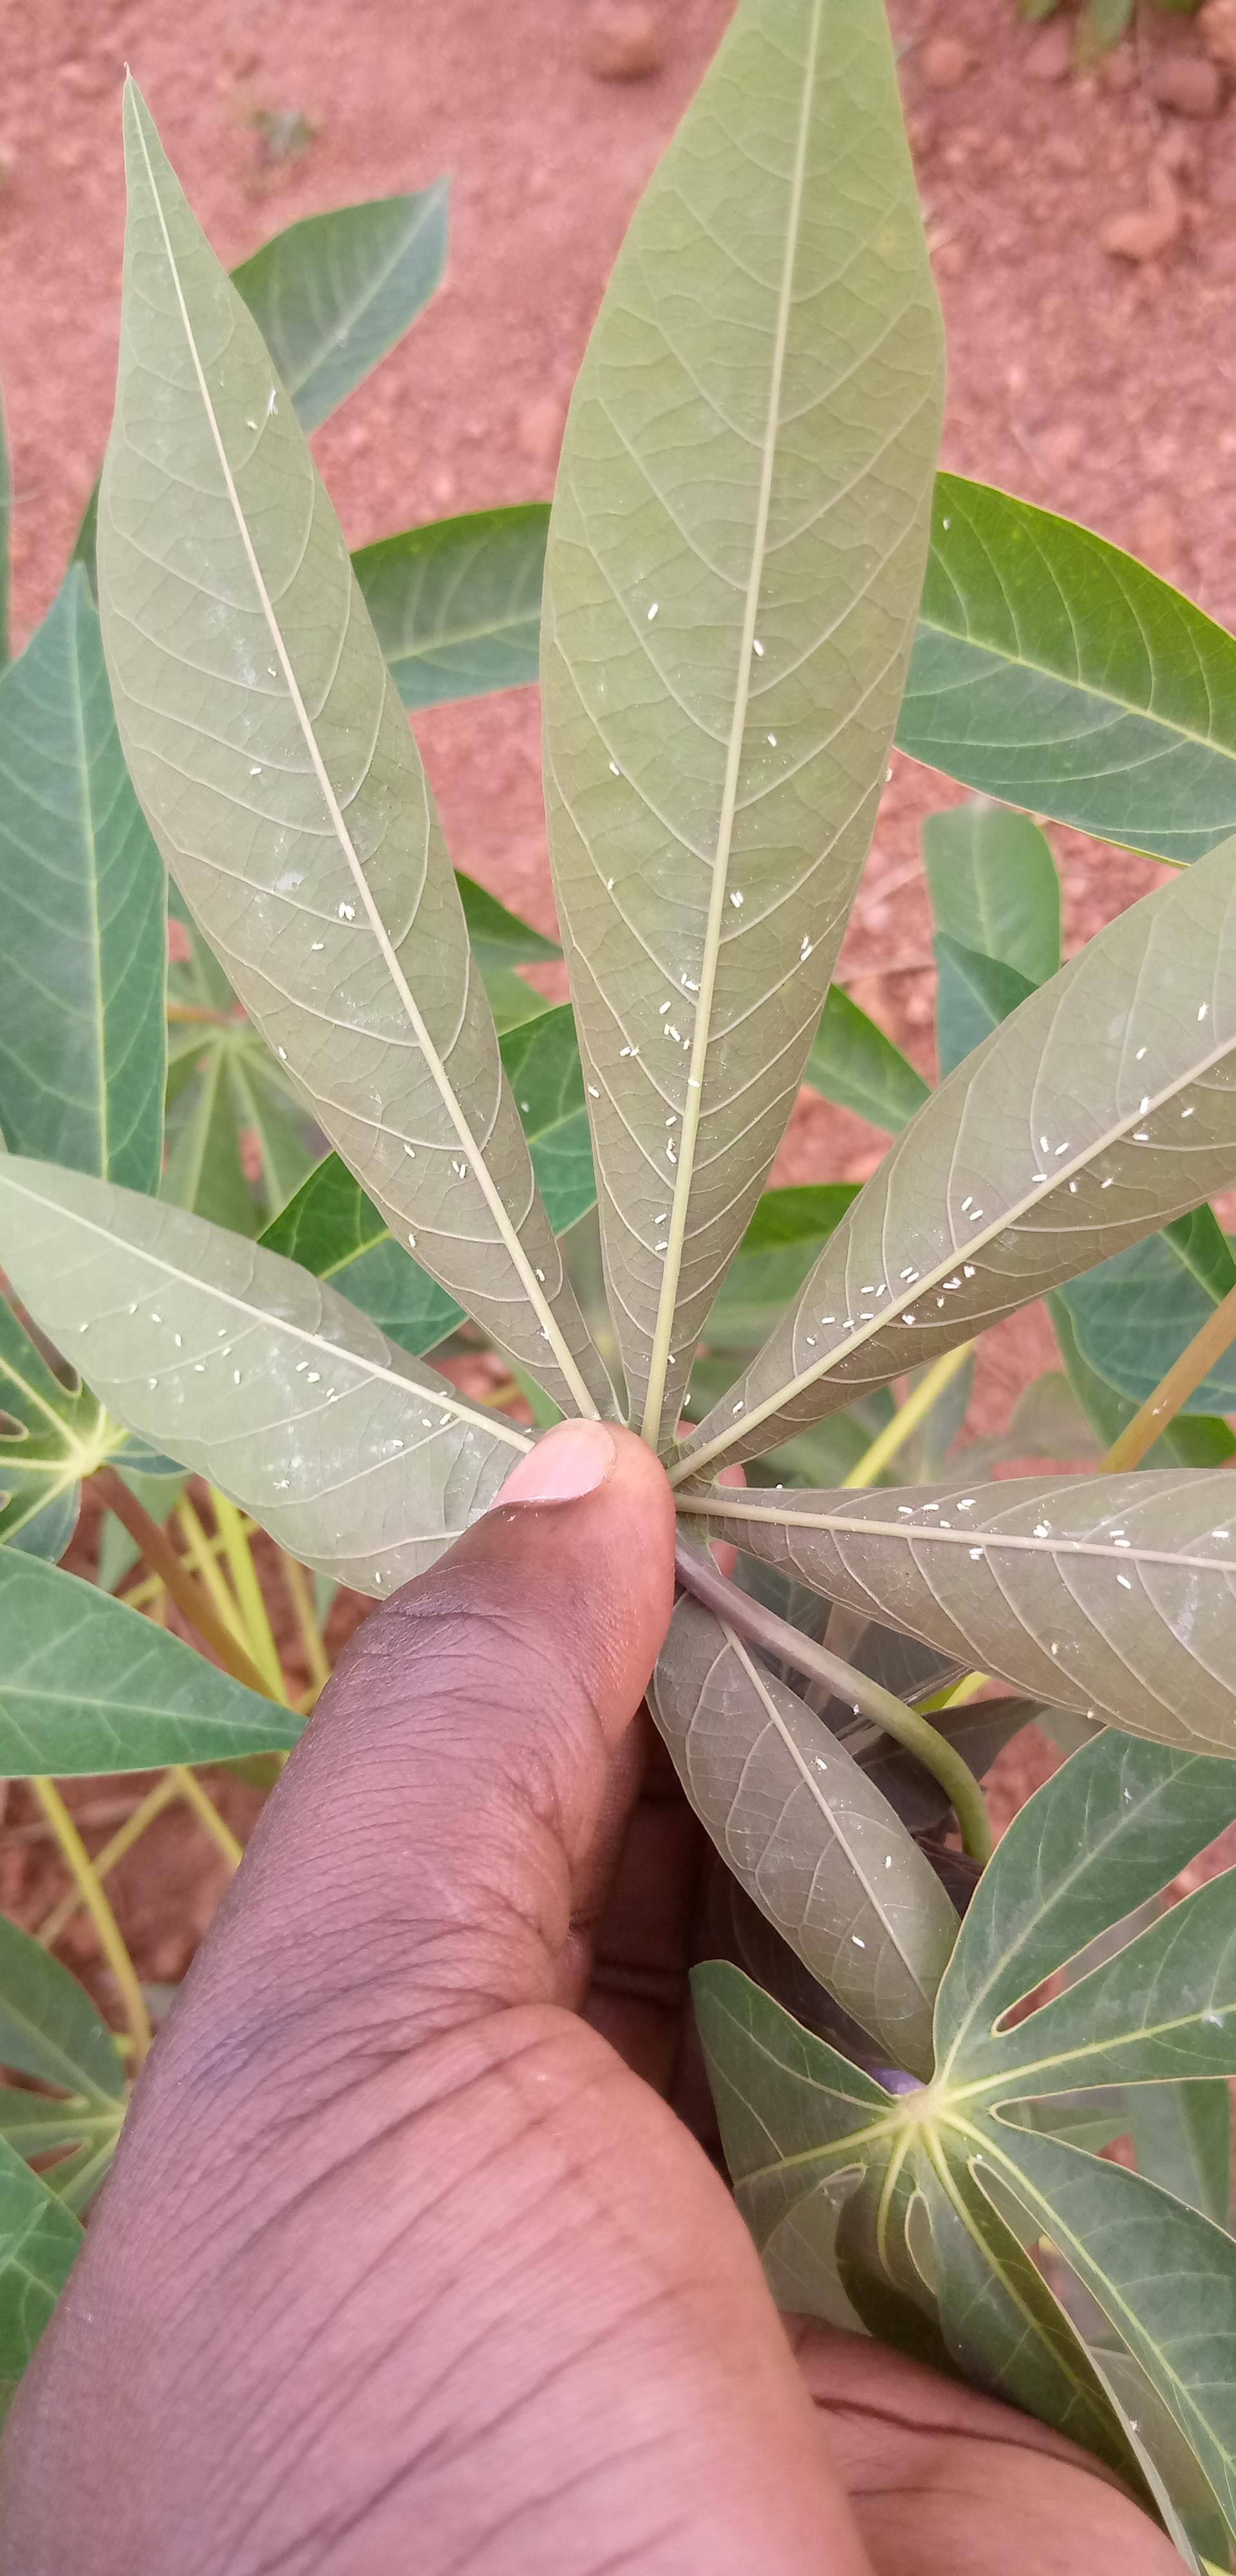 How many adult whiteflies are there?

111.